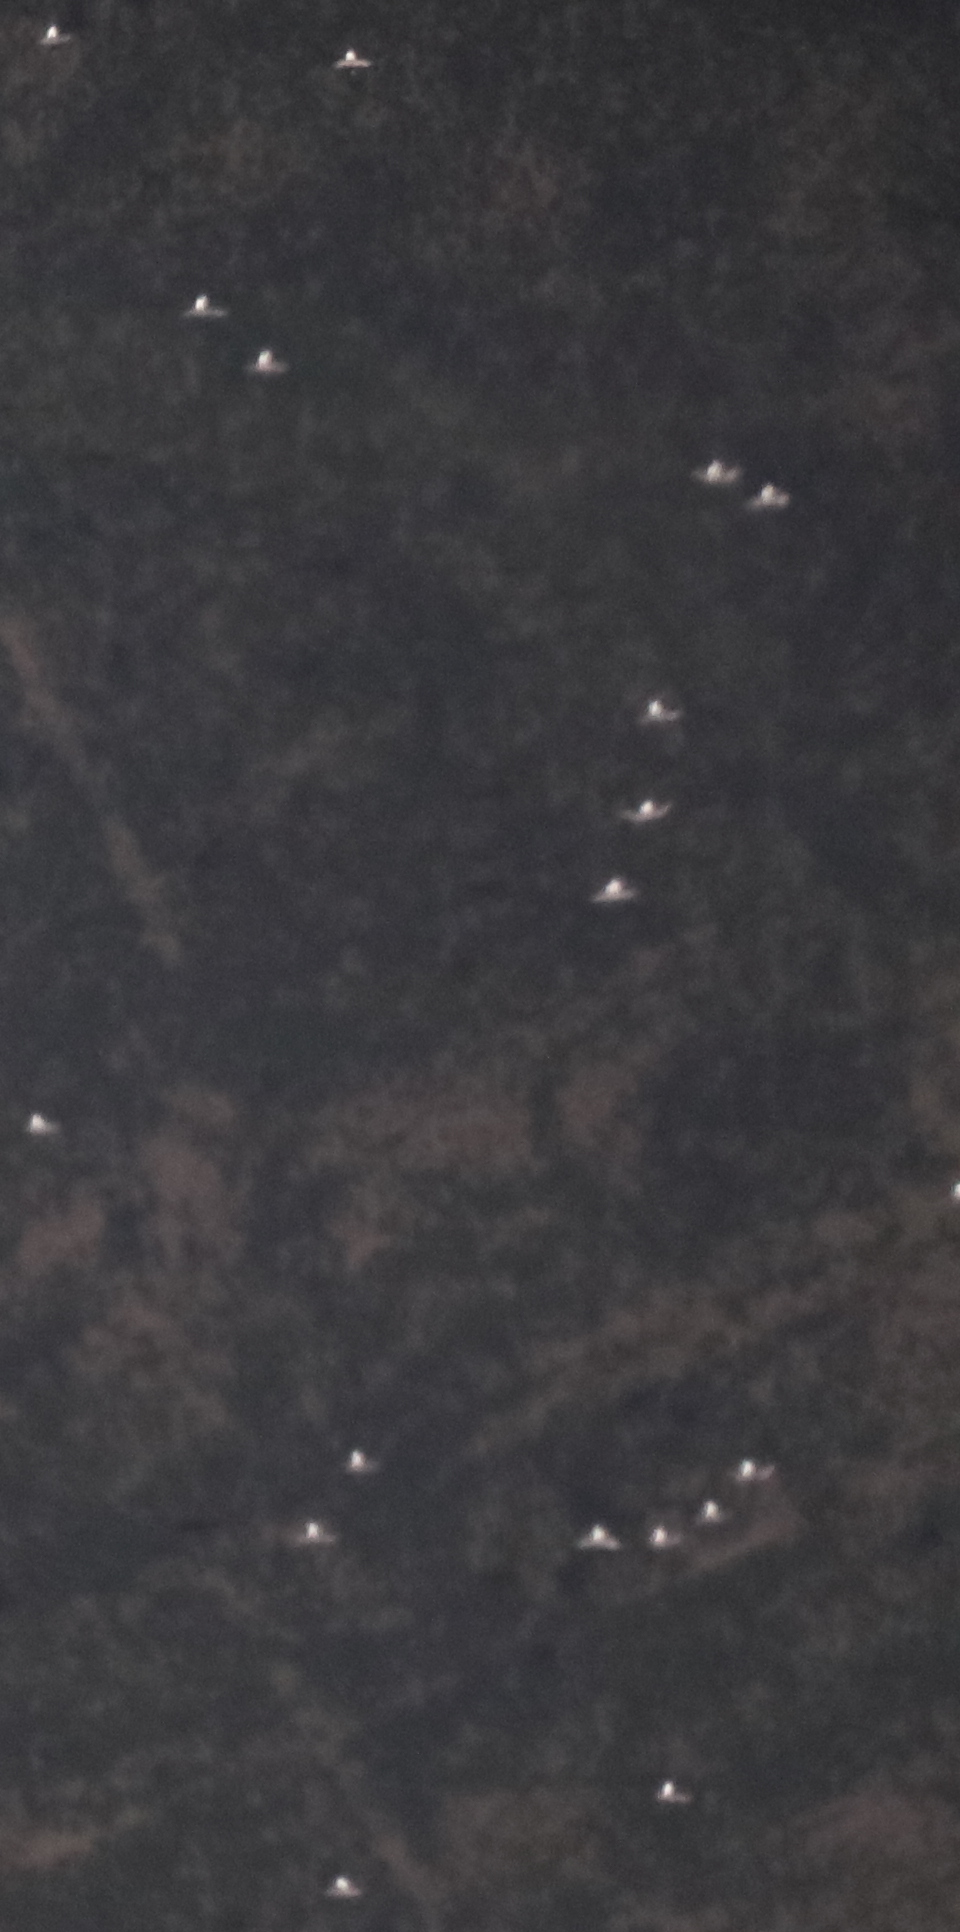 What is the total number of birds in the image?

18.